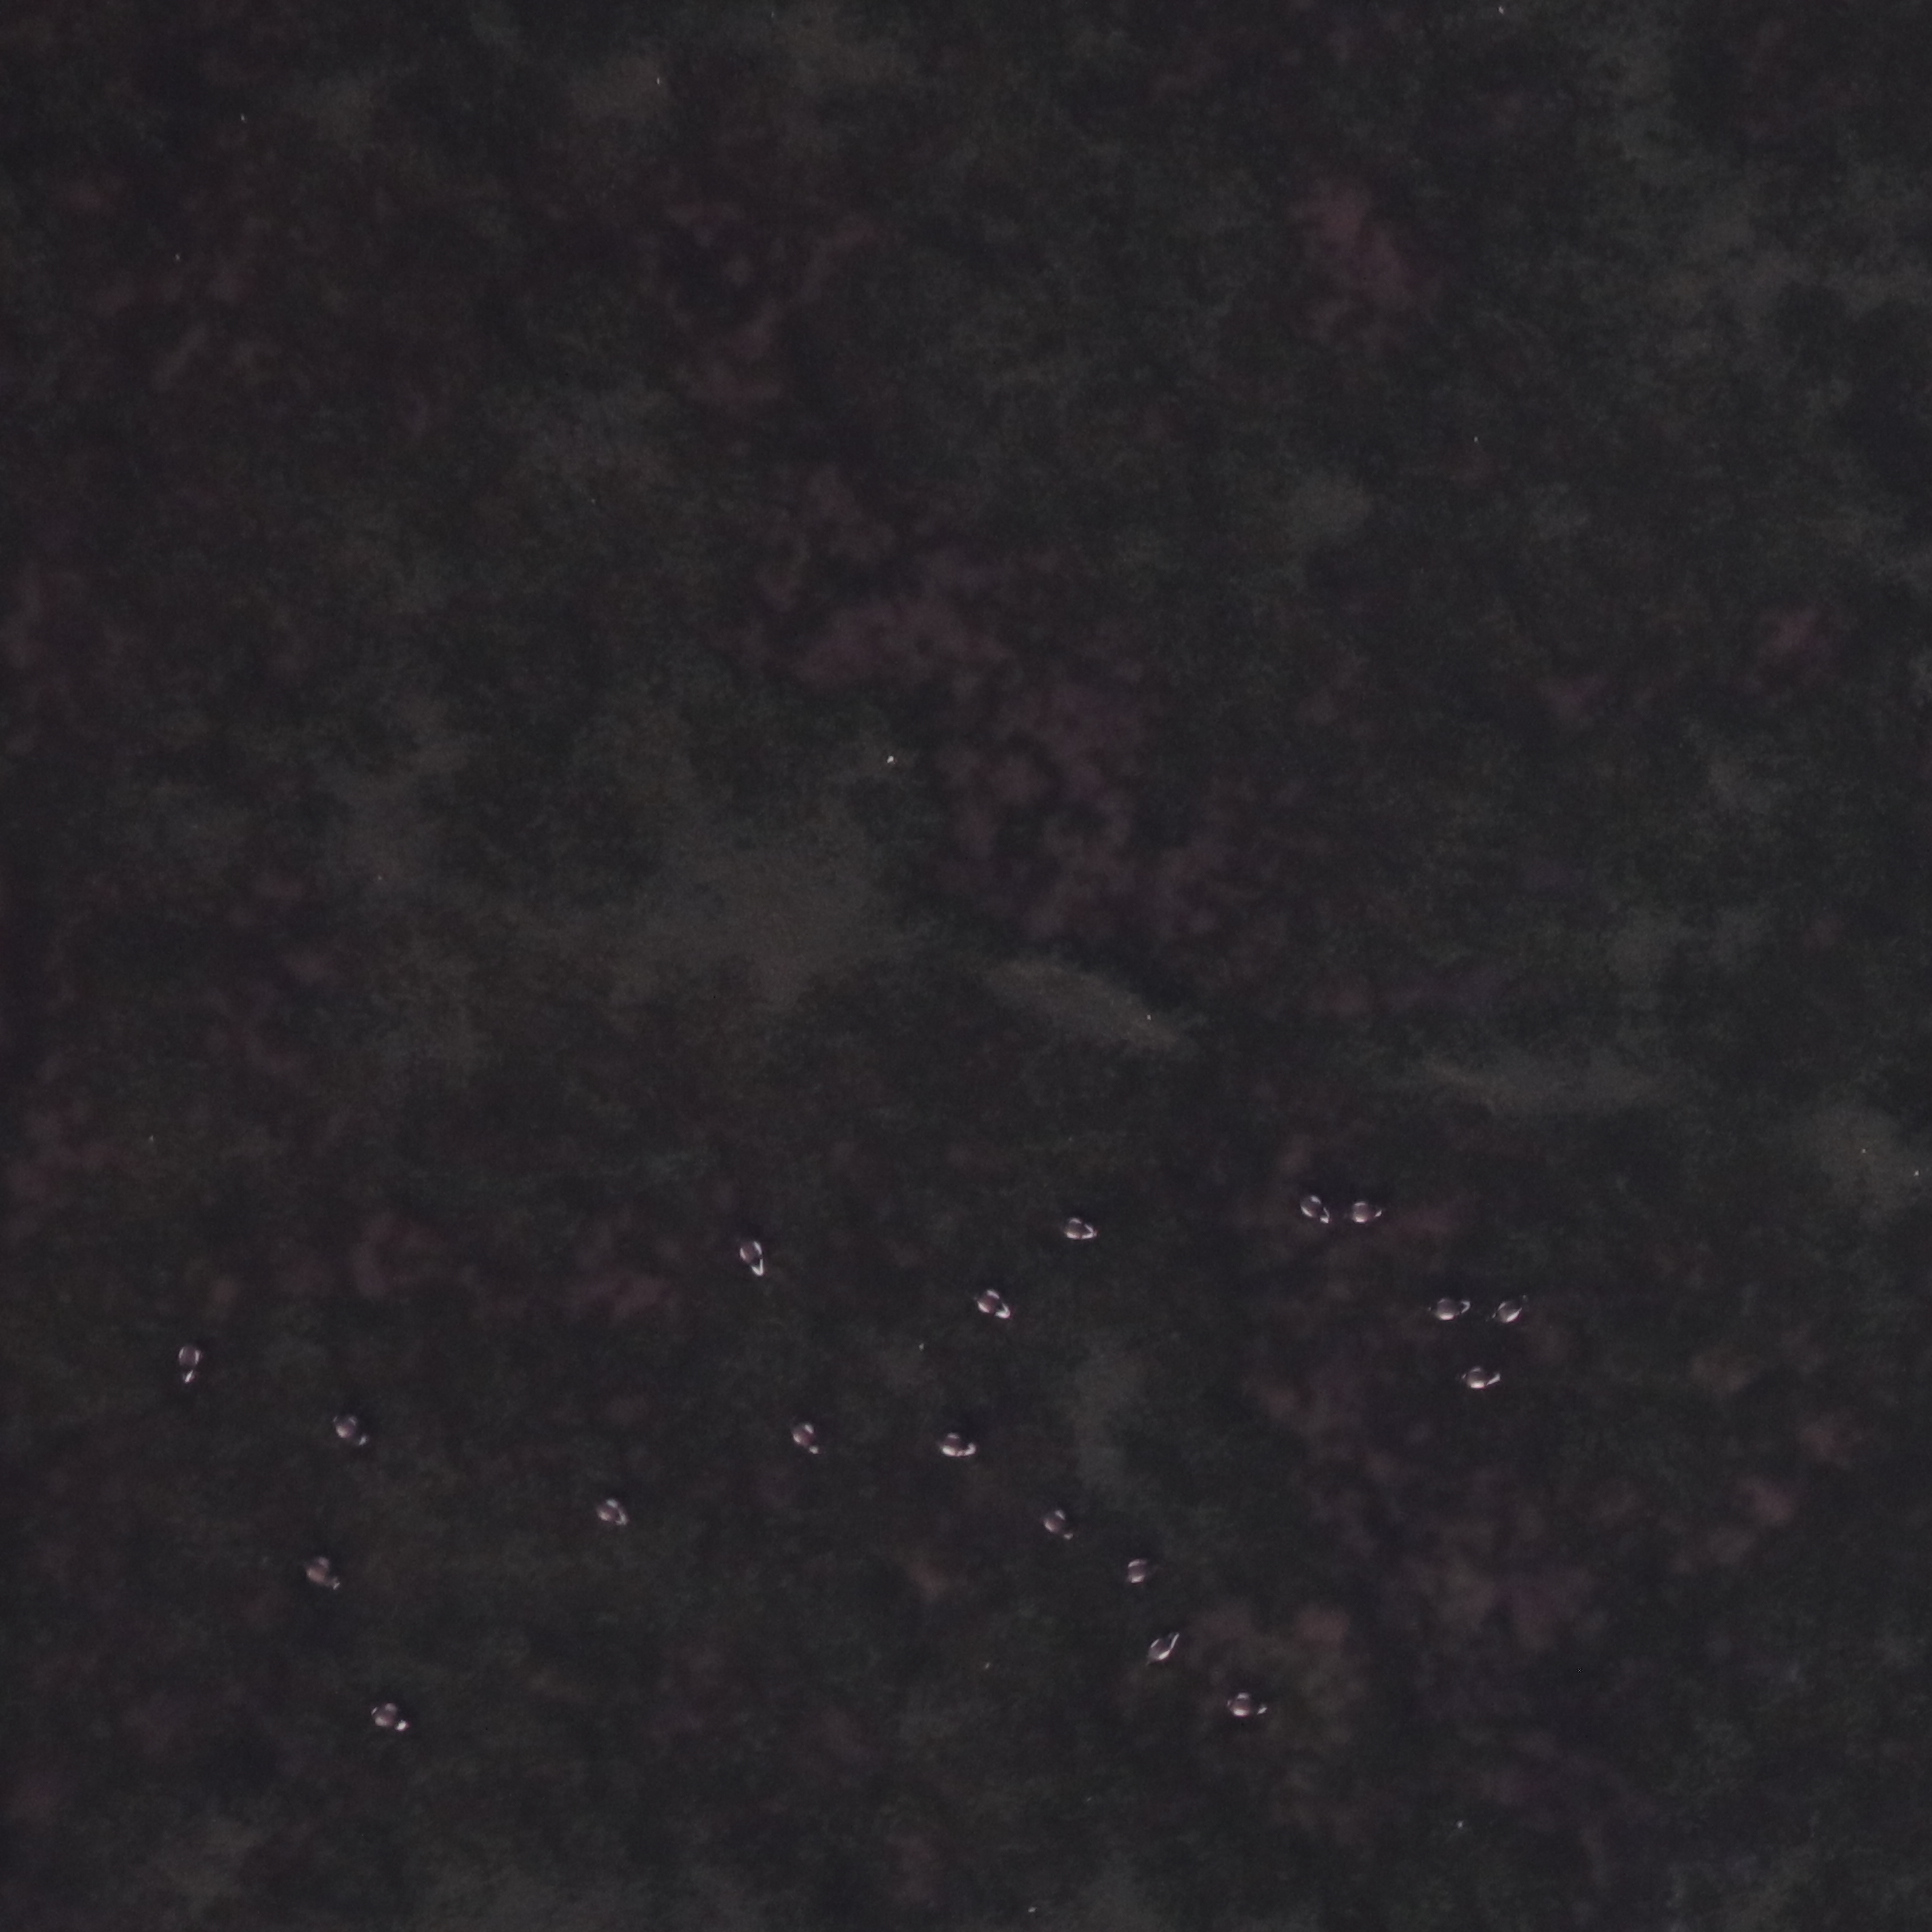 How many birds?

19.